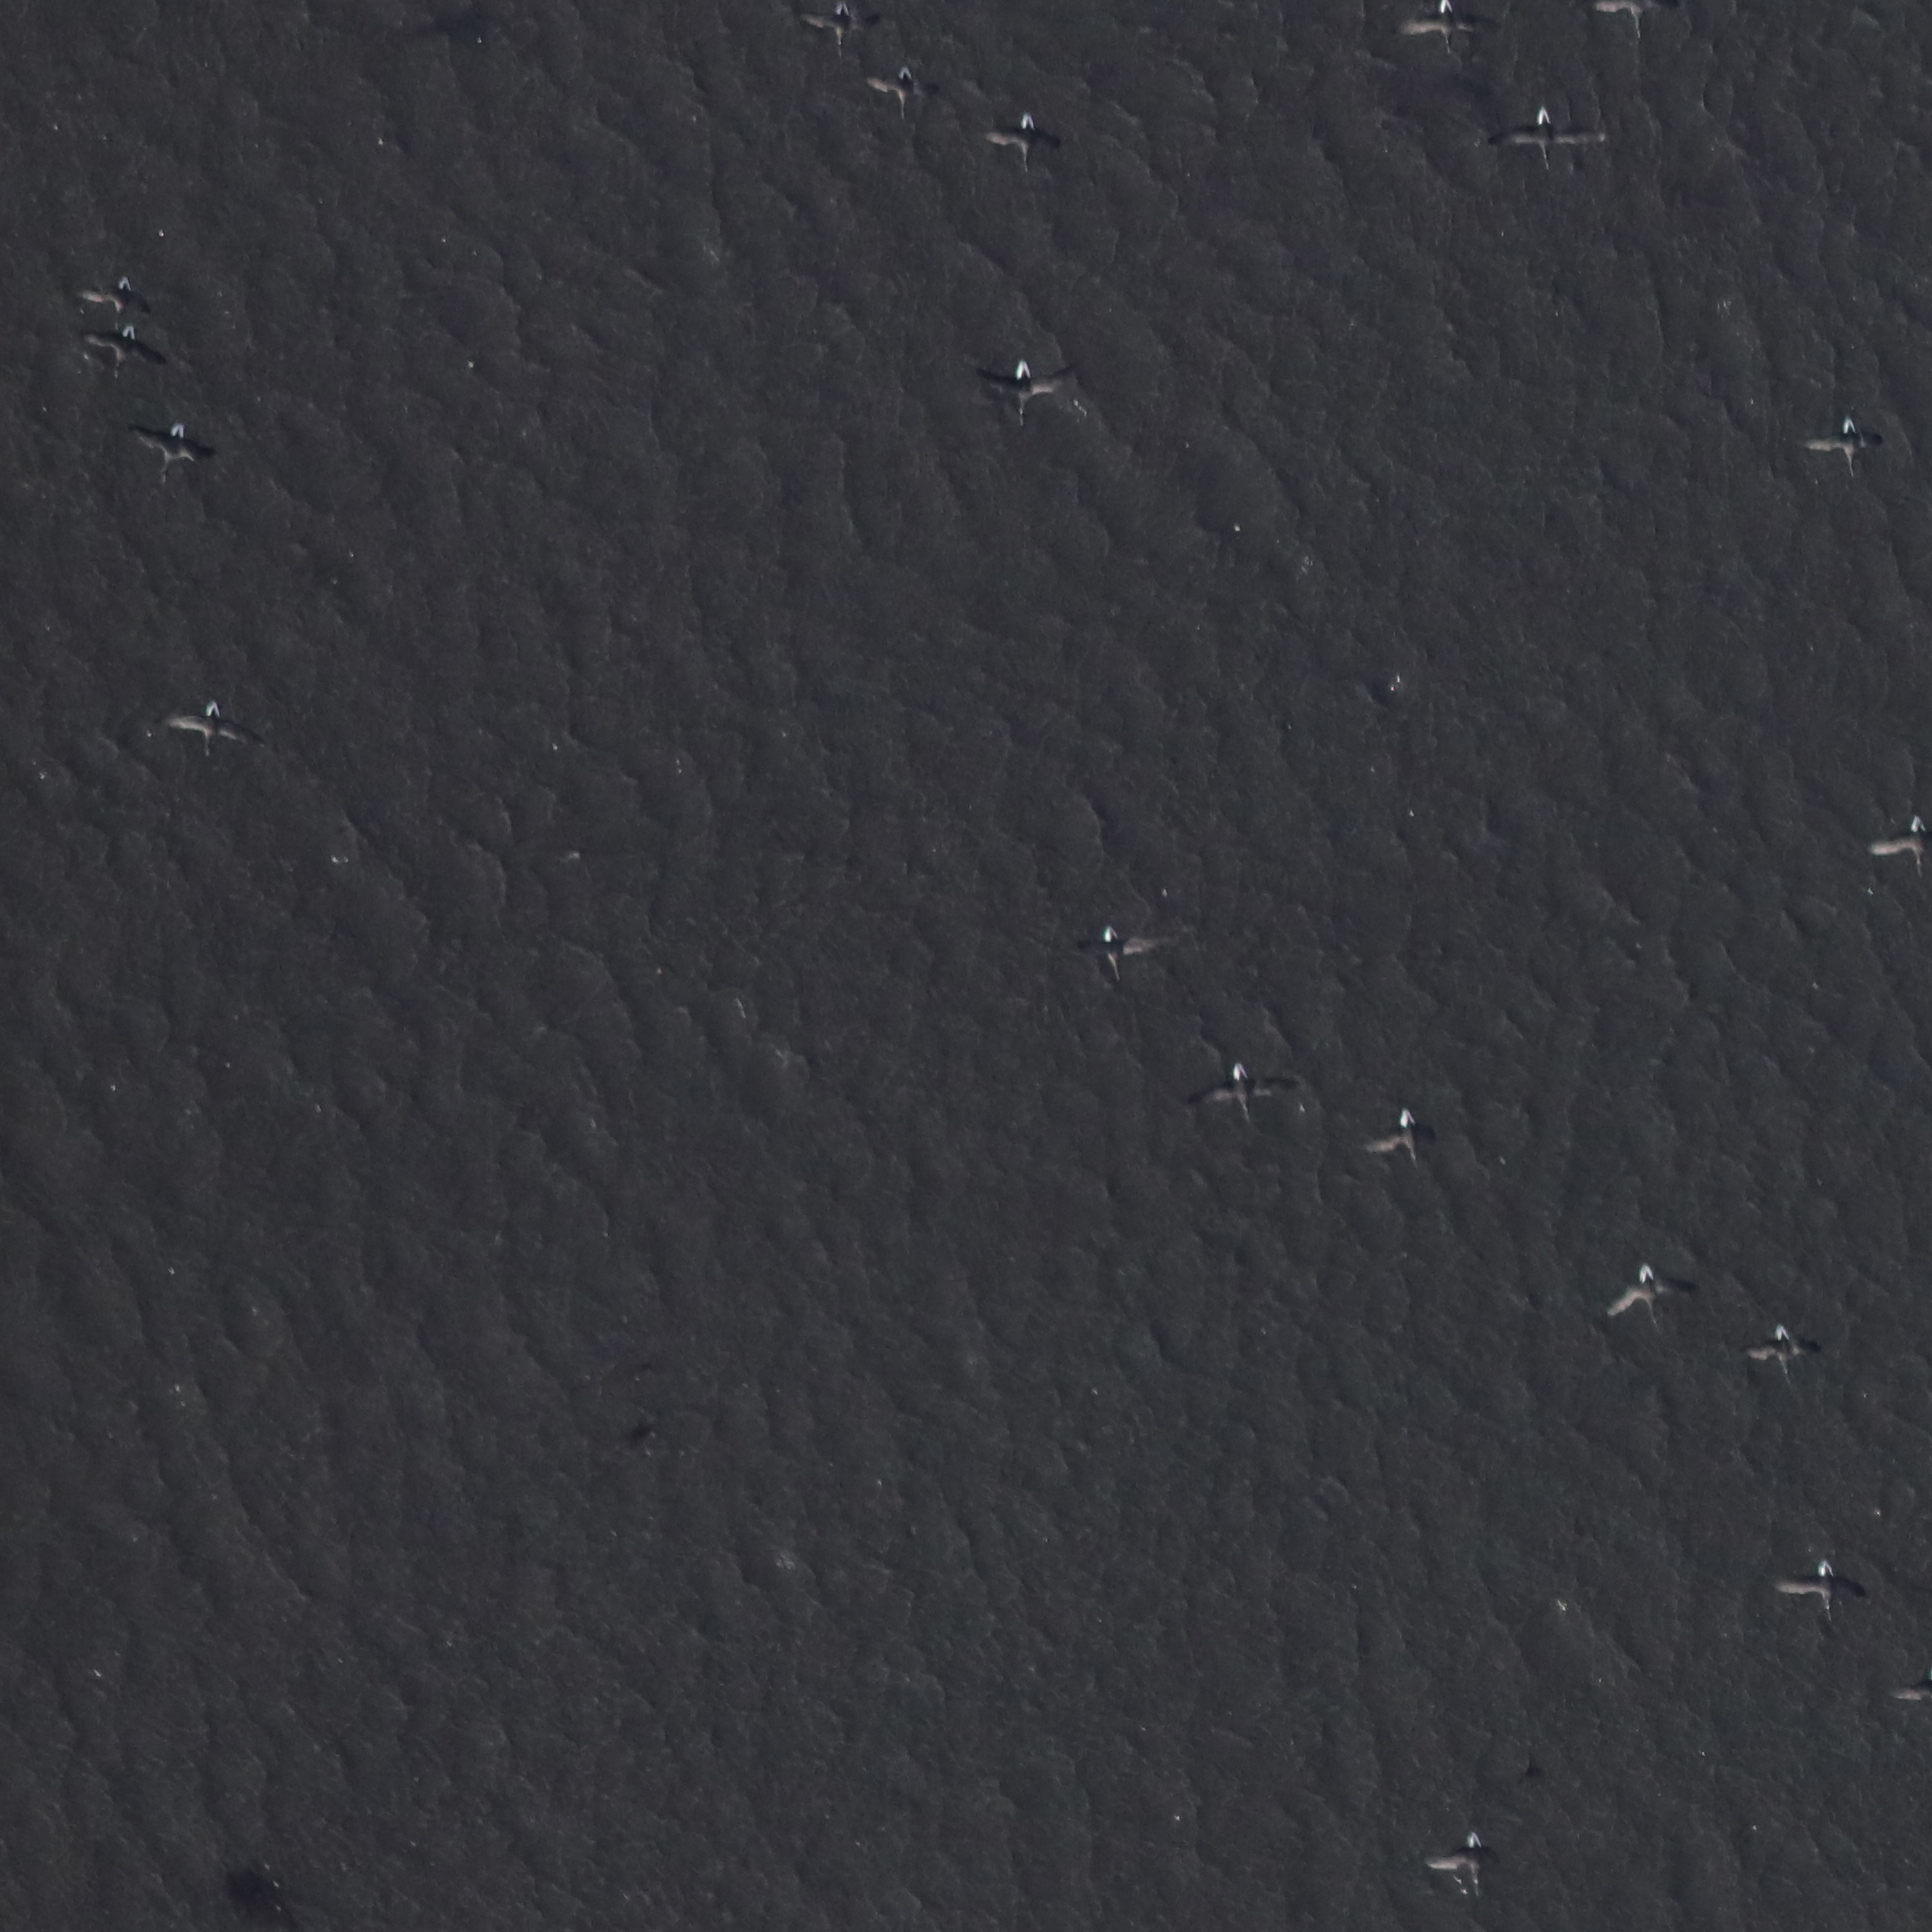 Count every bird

20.